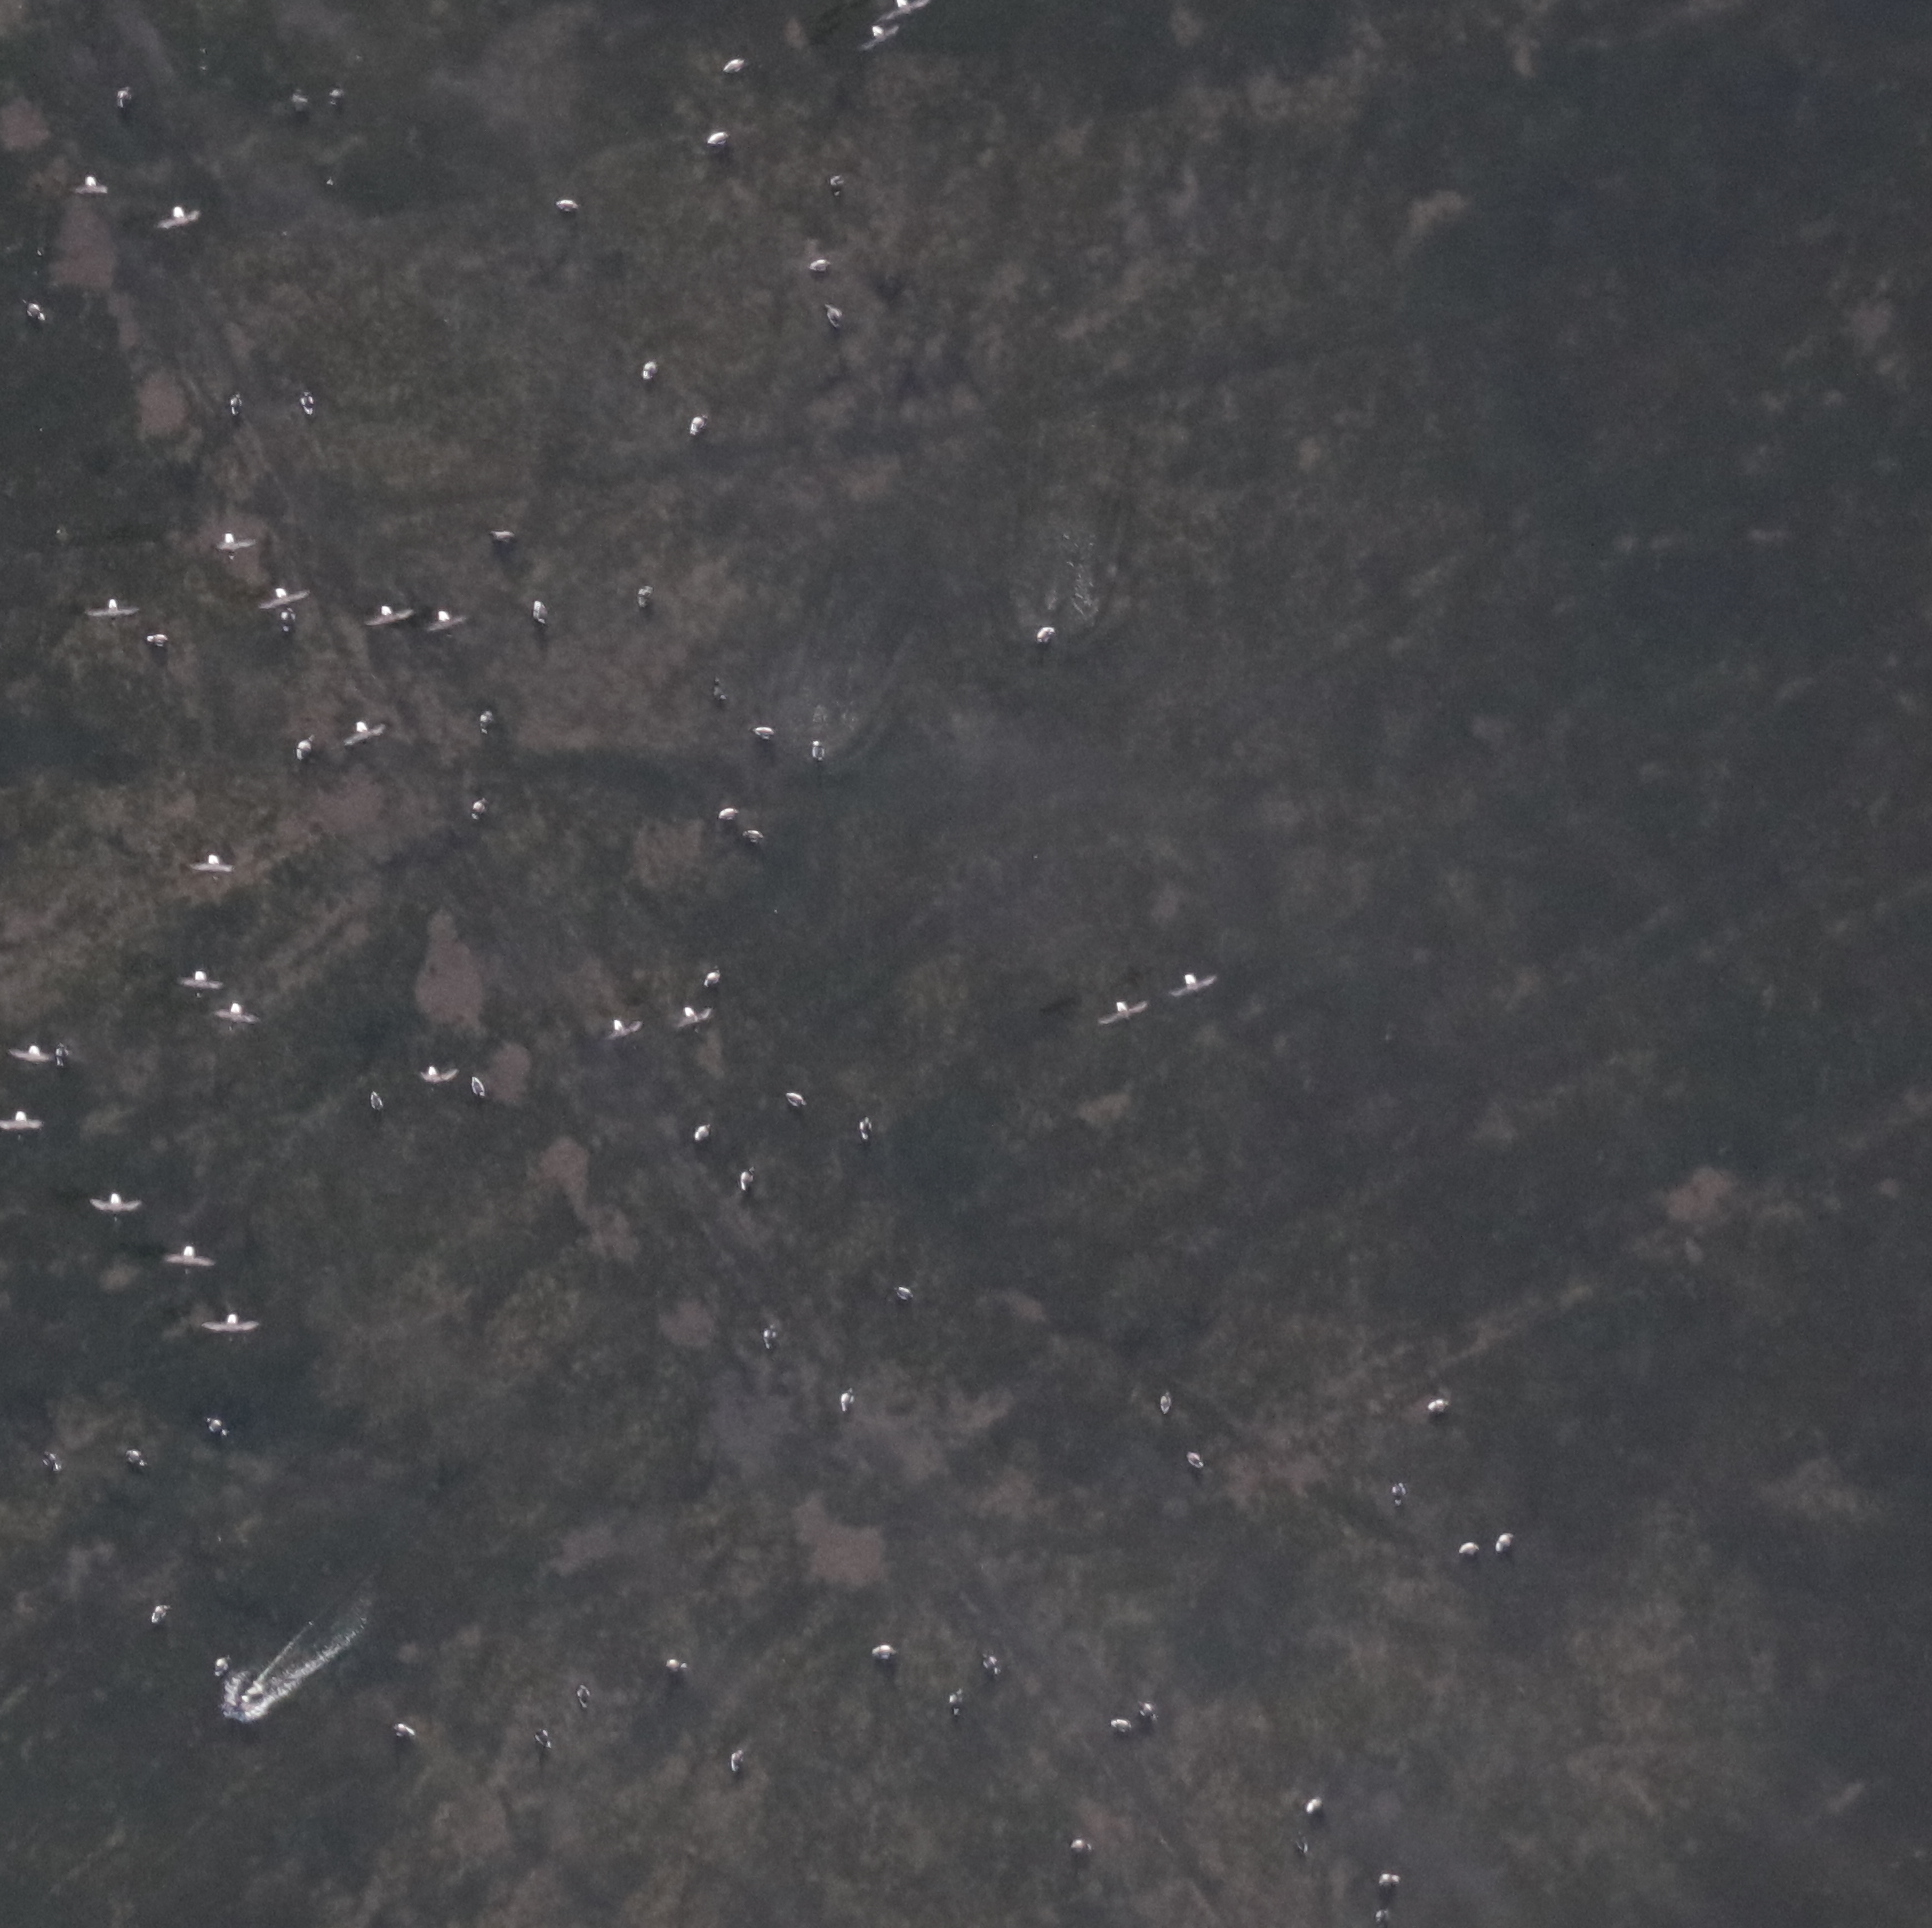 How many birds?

89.